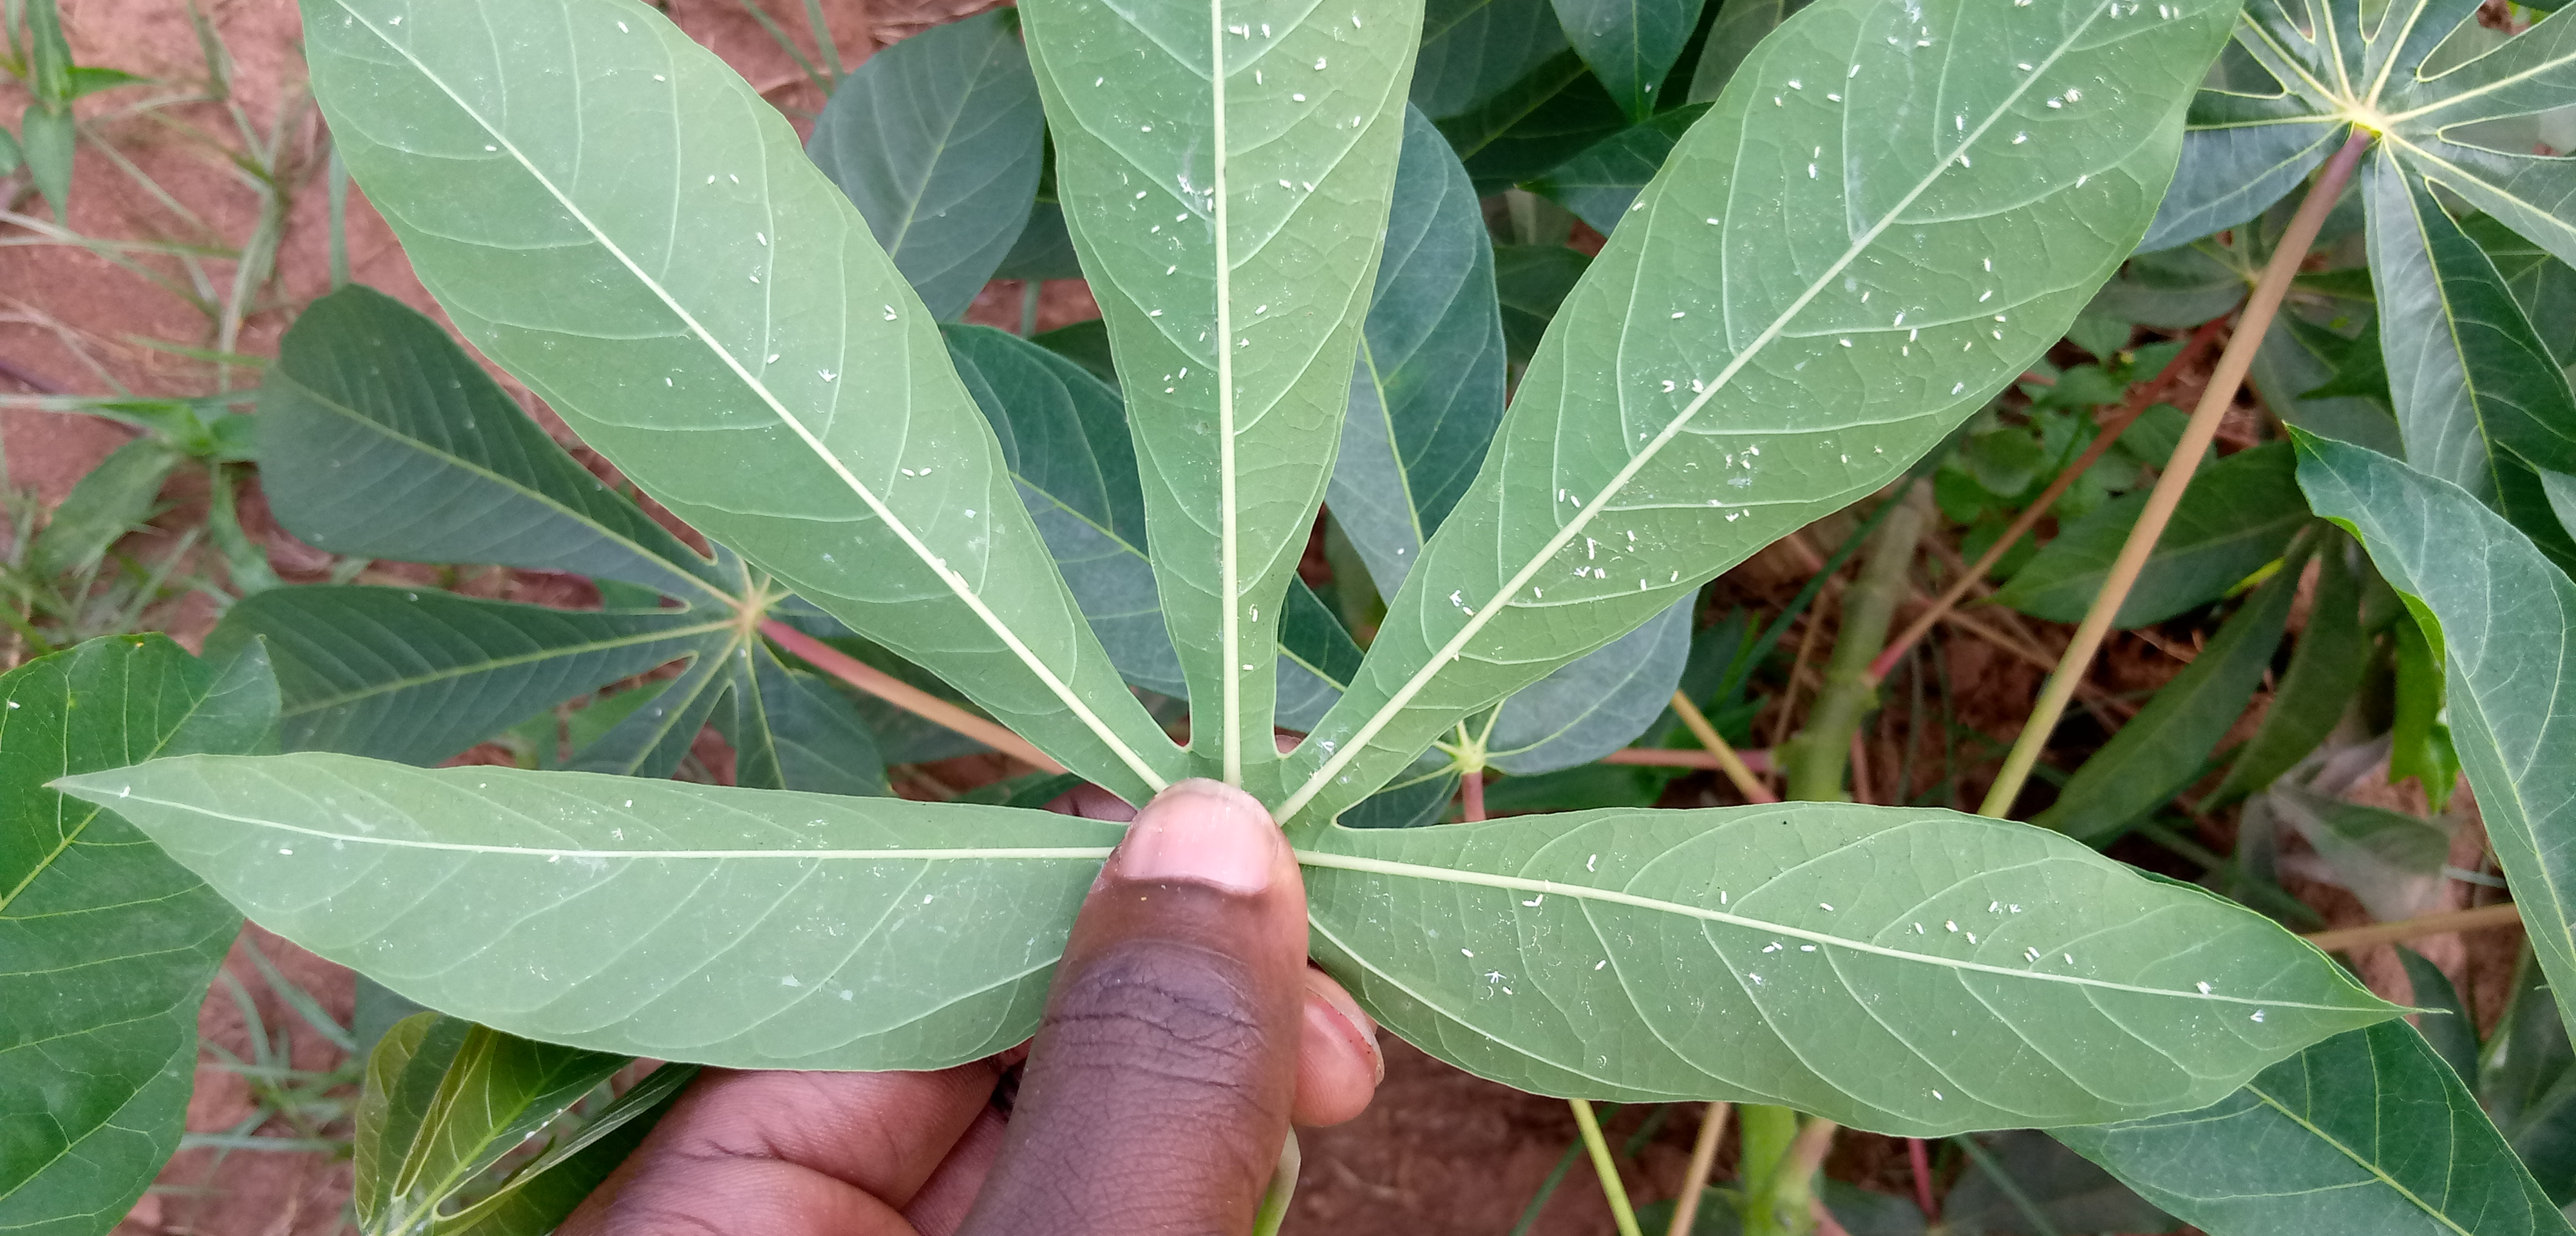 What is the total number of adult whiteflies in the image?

131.